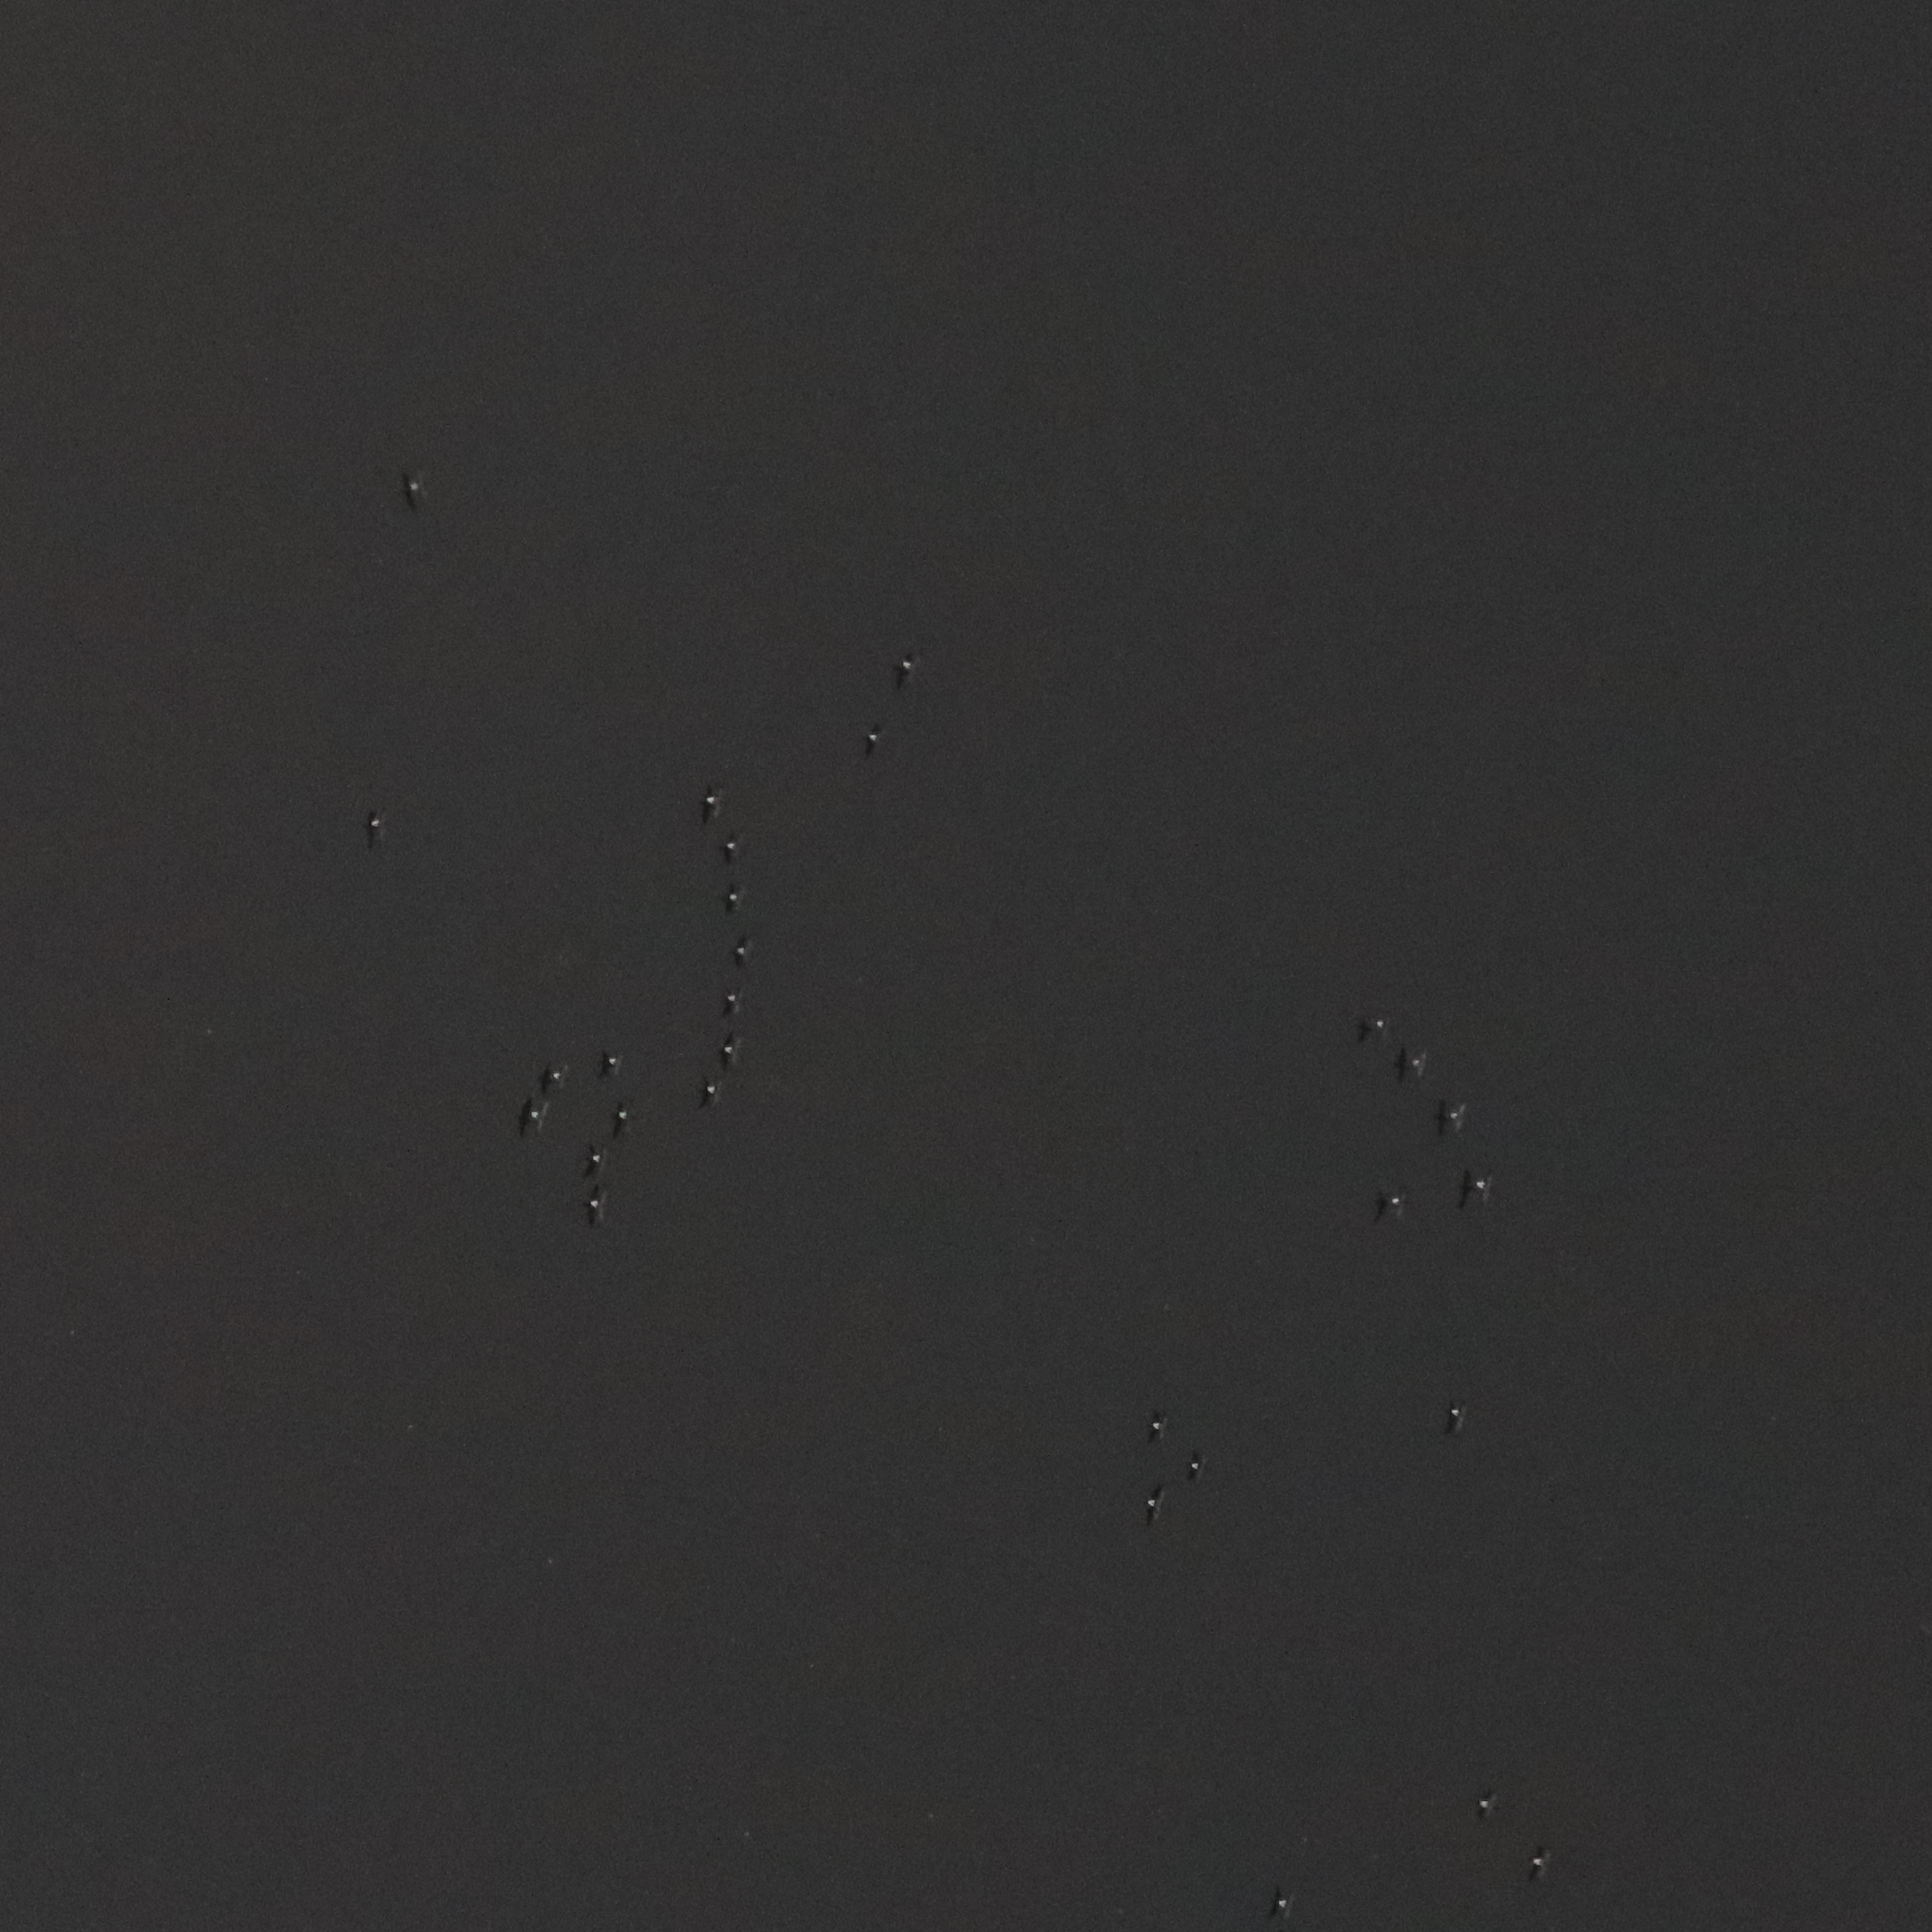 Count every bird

29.